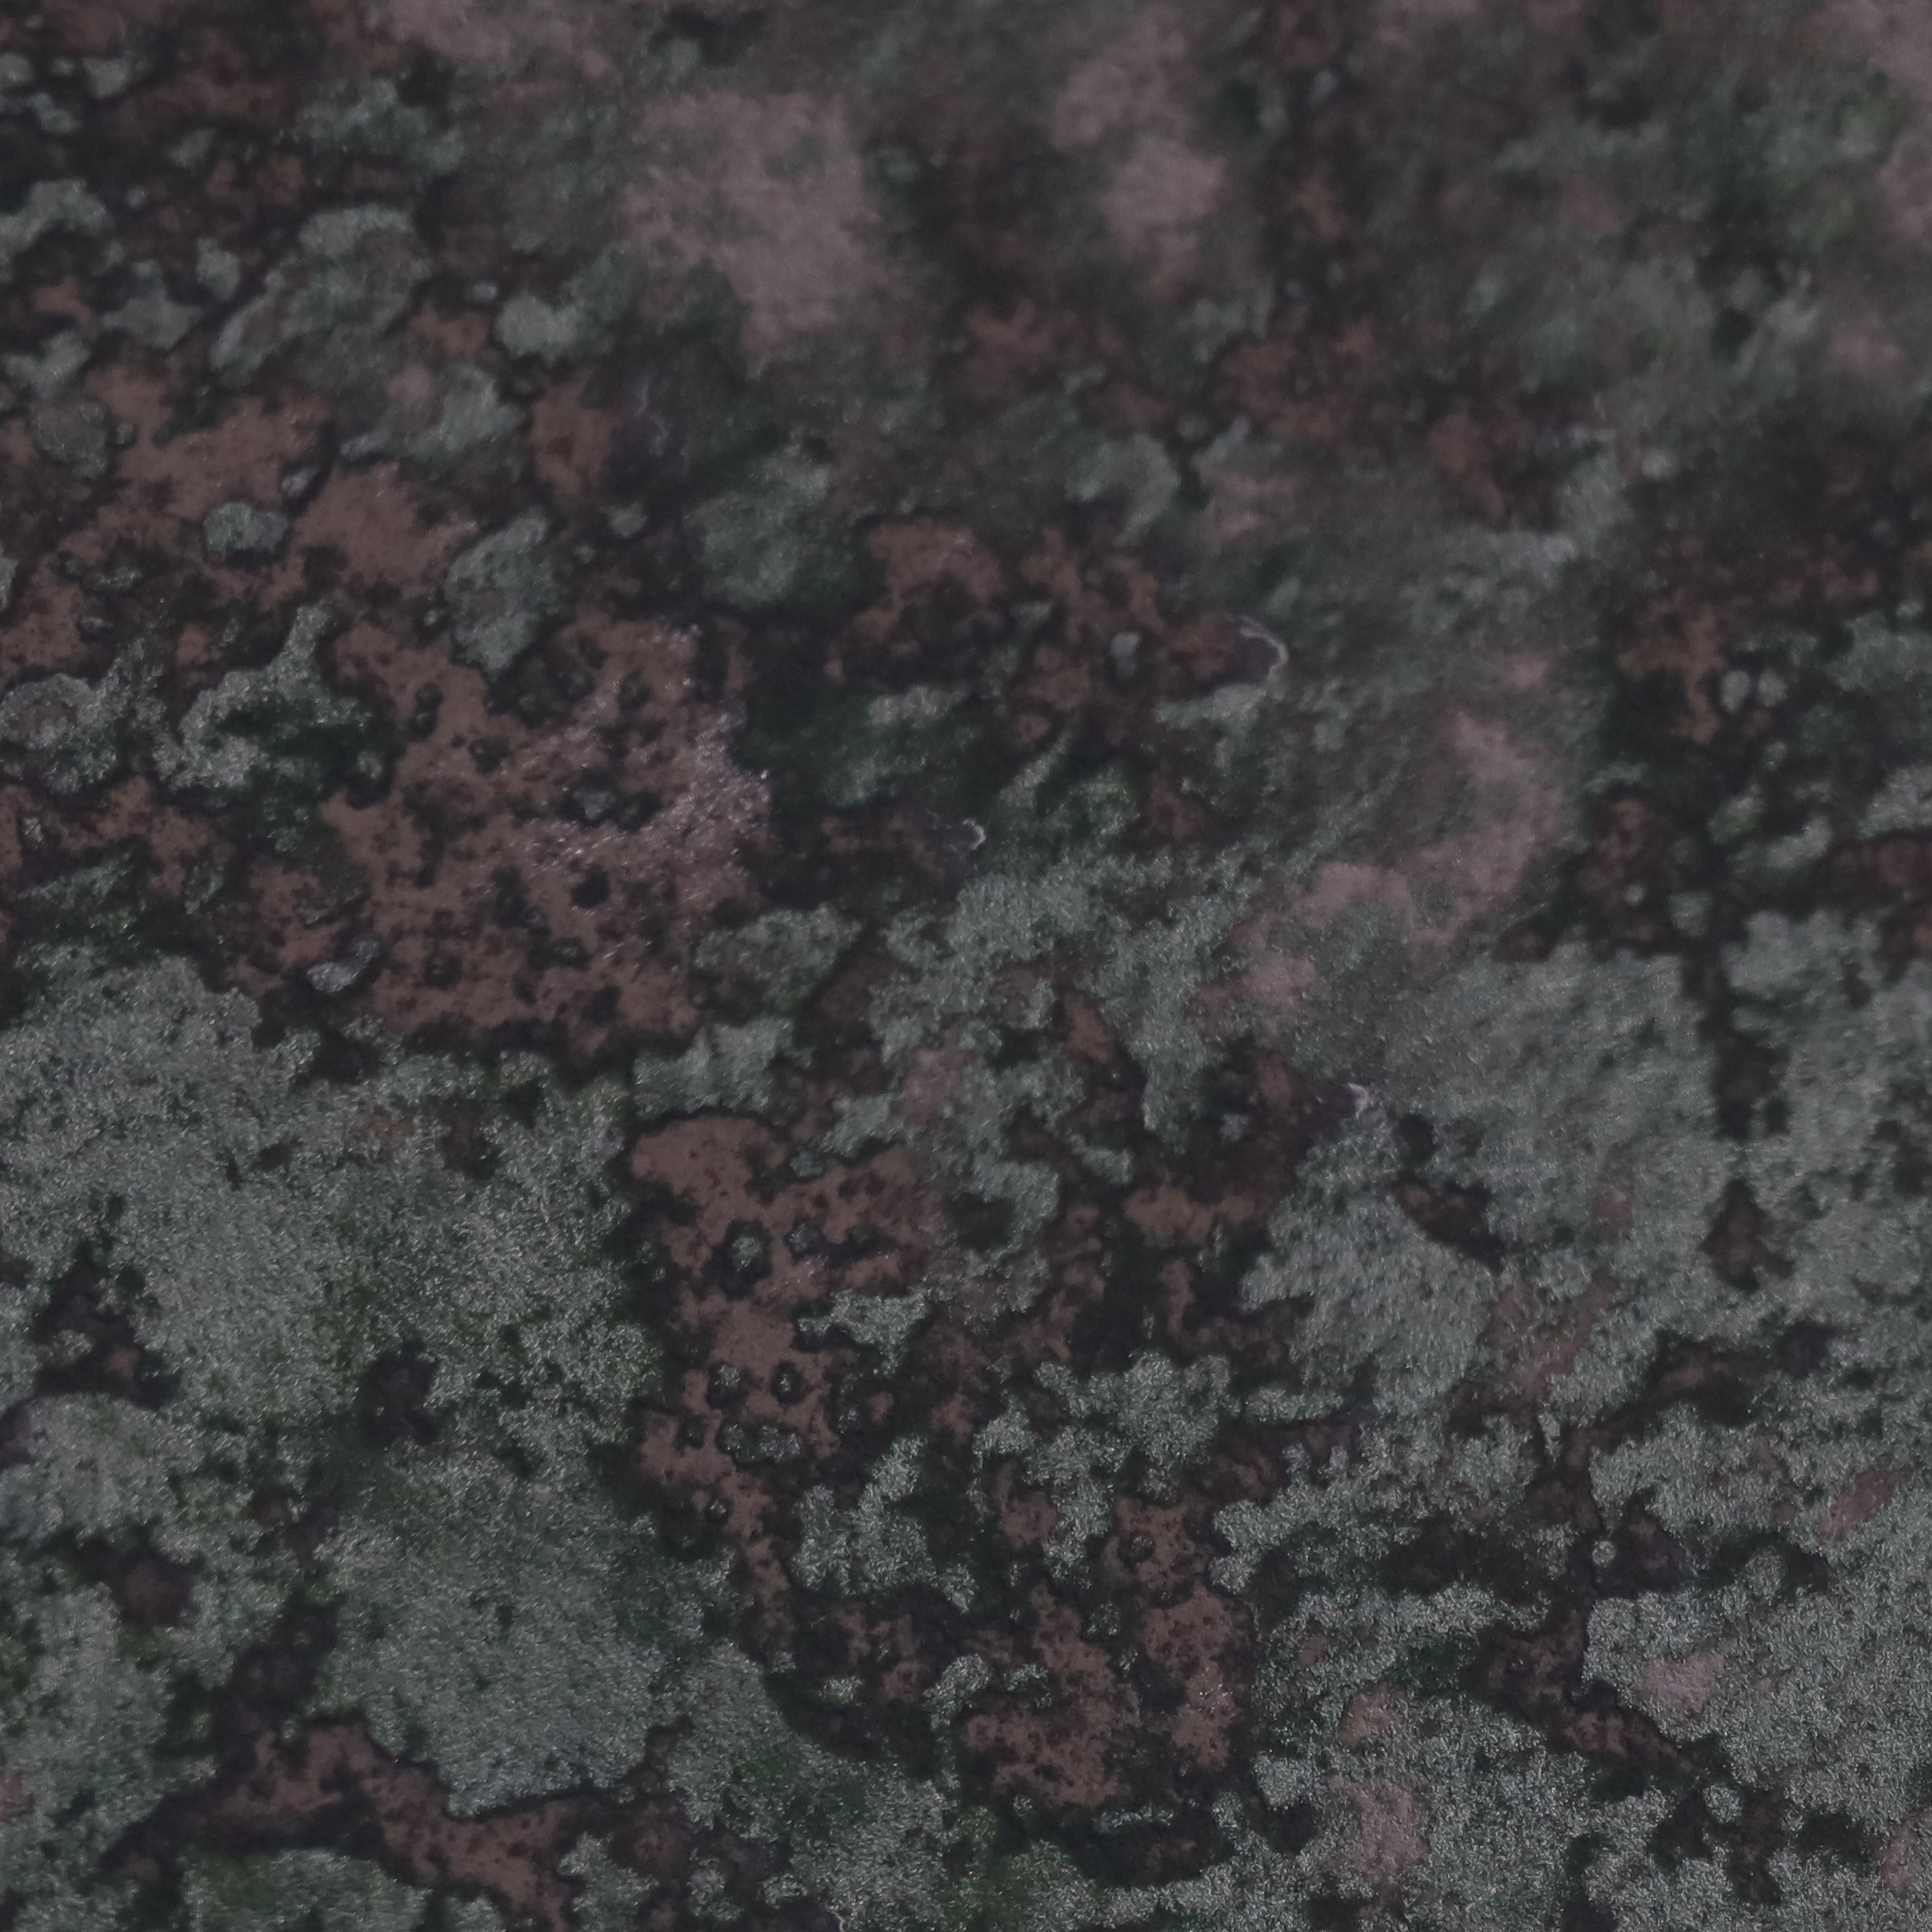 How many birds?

0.